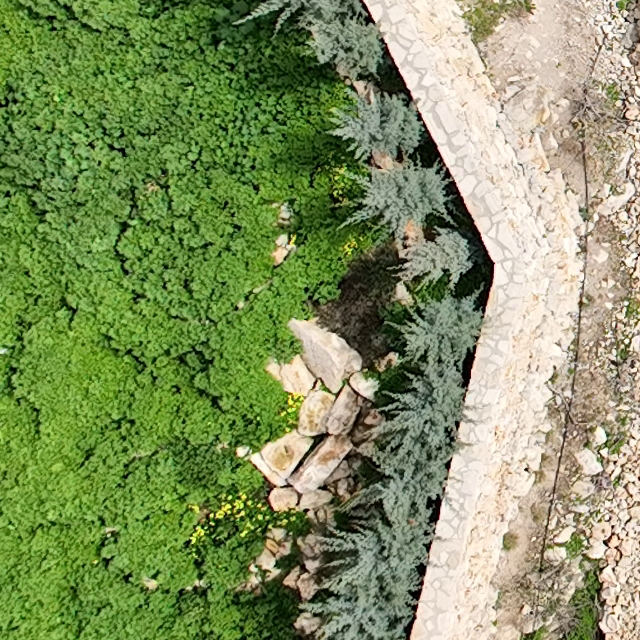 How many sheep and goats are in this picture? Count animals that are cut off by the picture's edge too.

0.